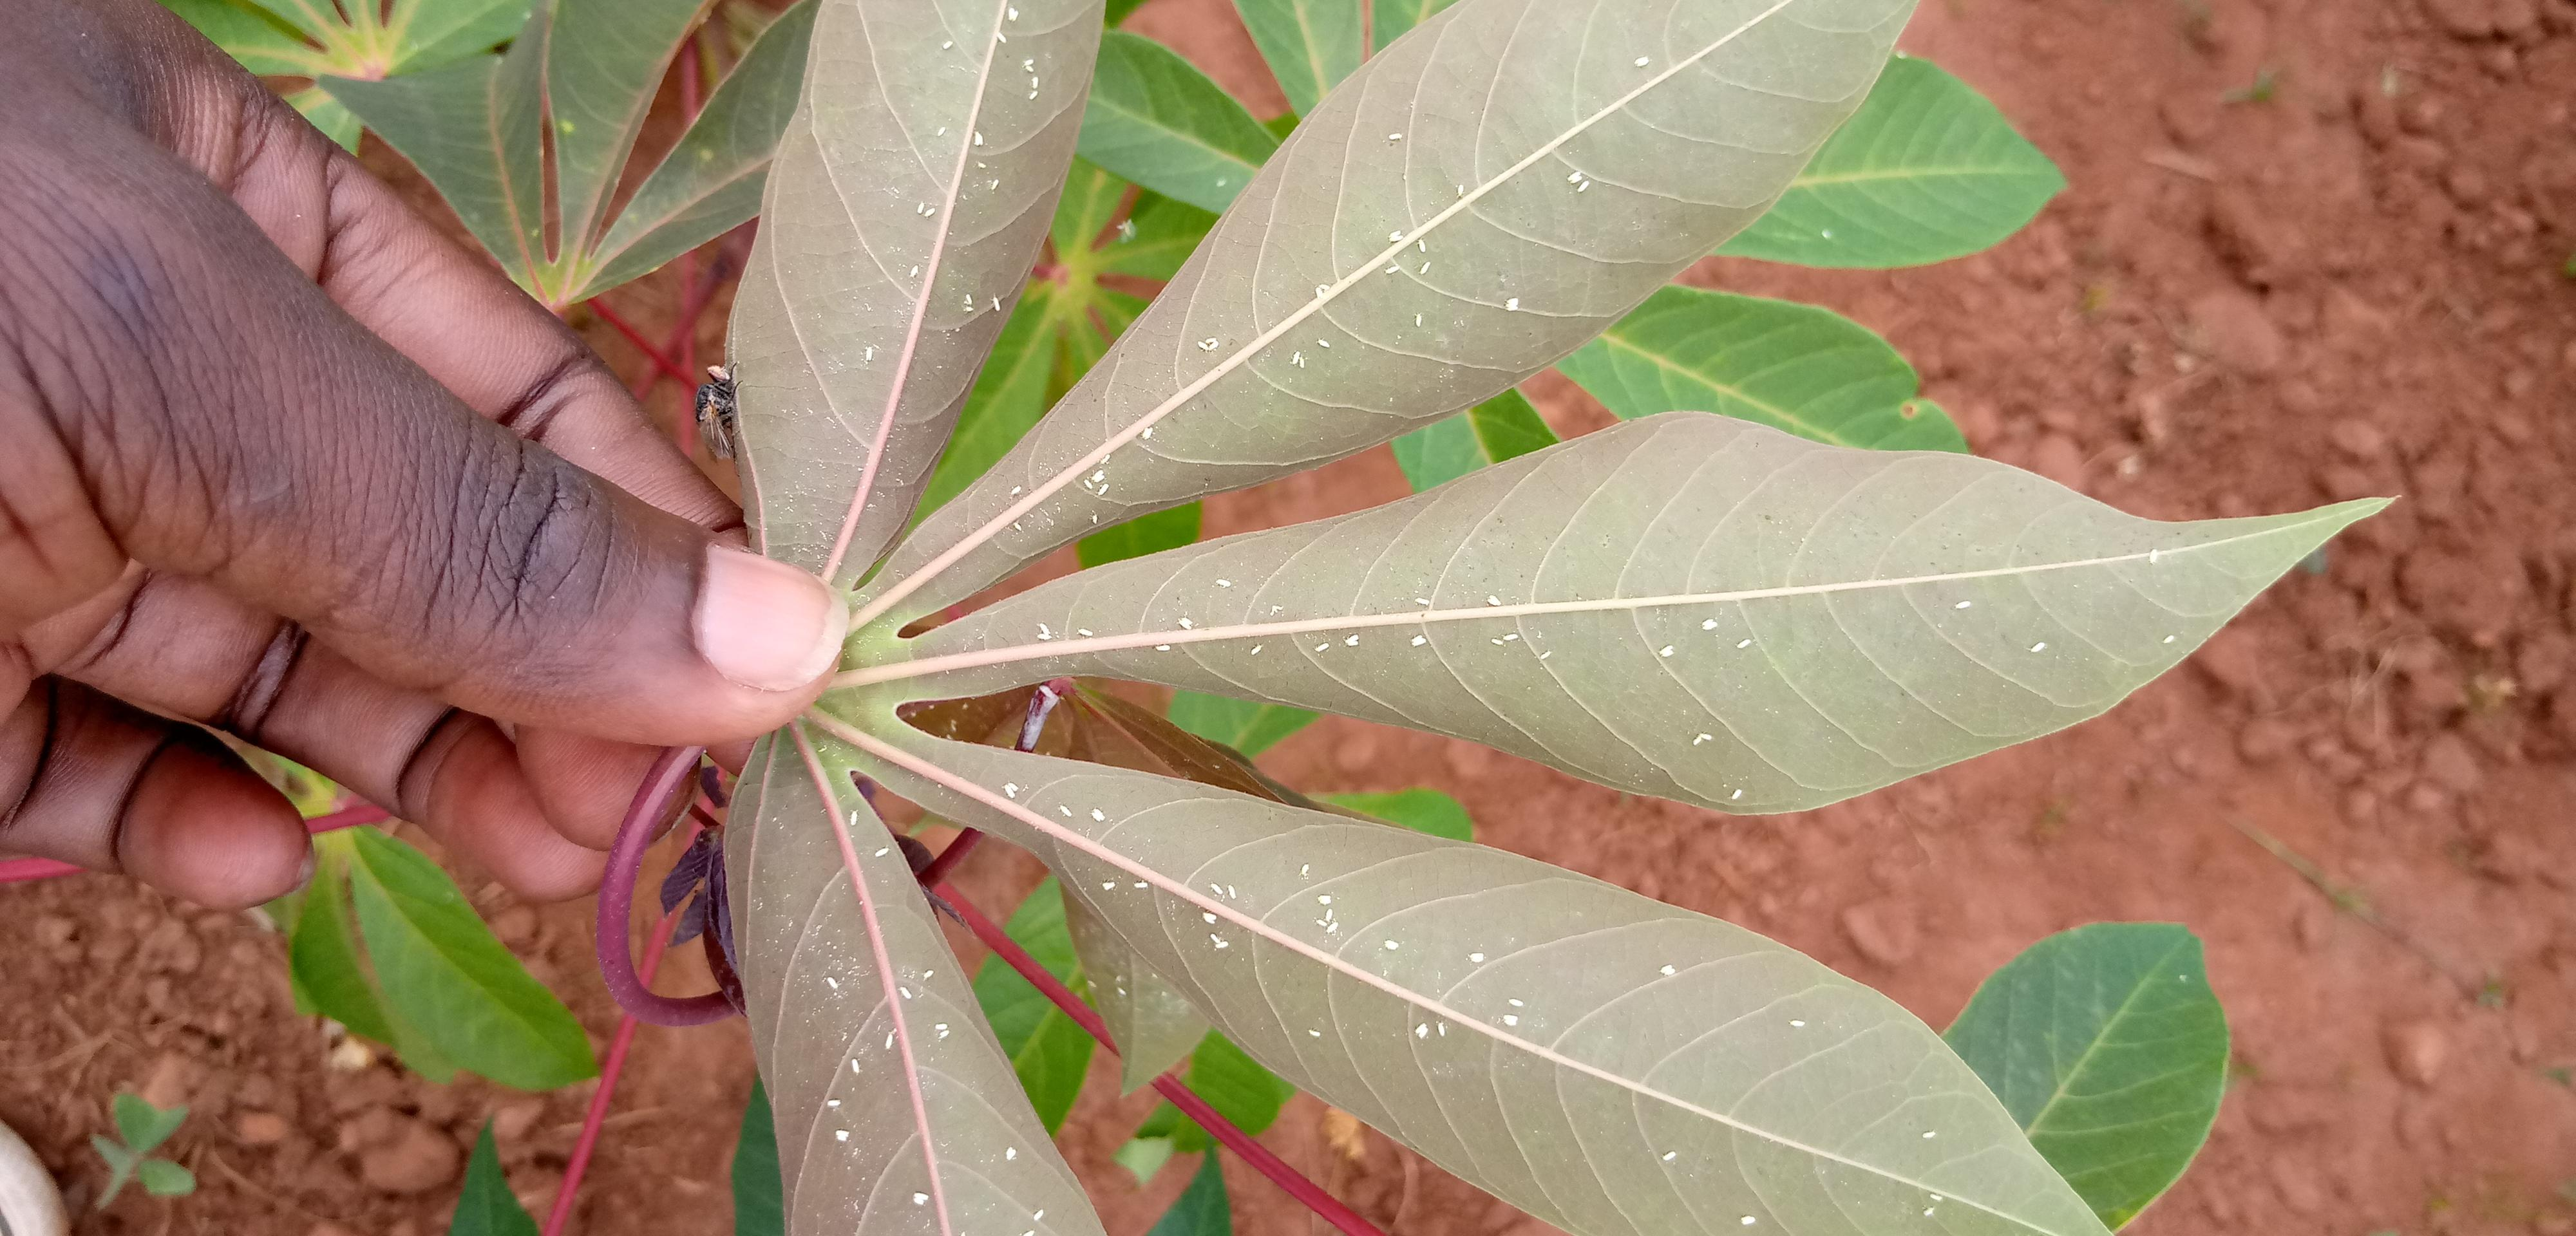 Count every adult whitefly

141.